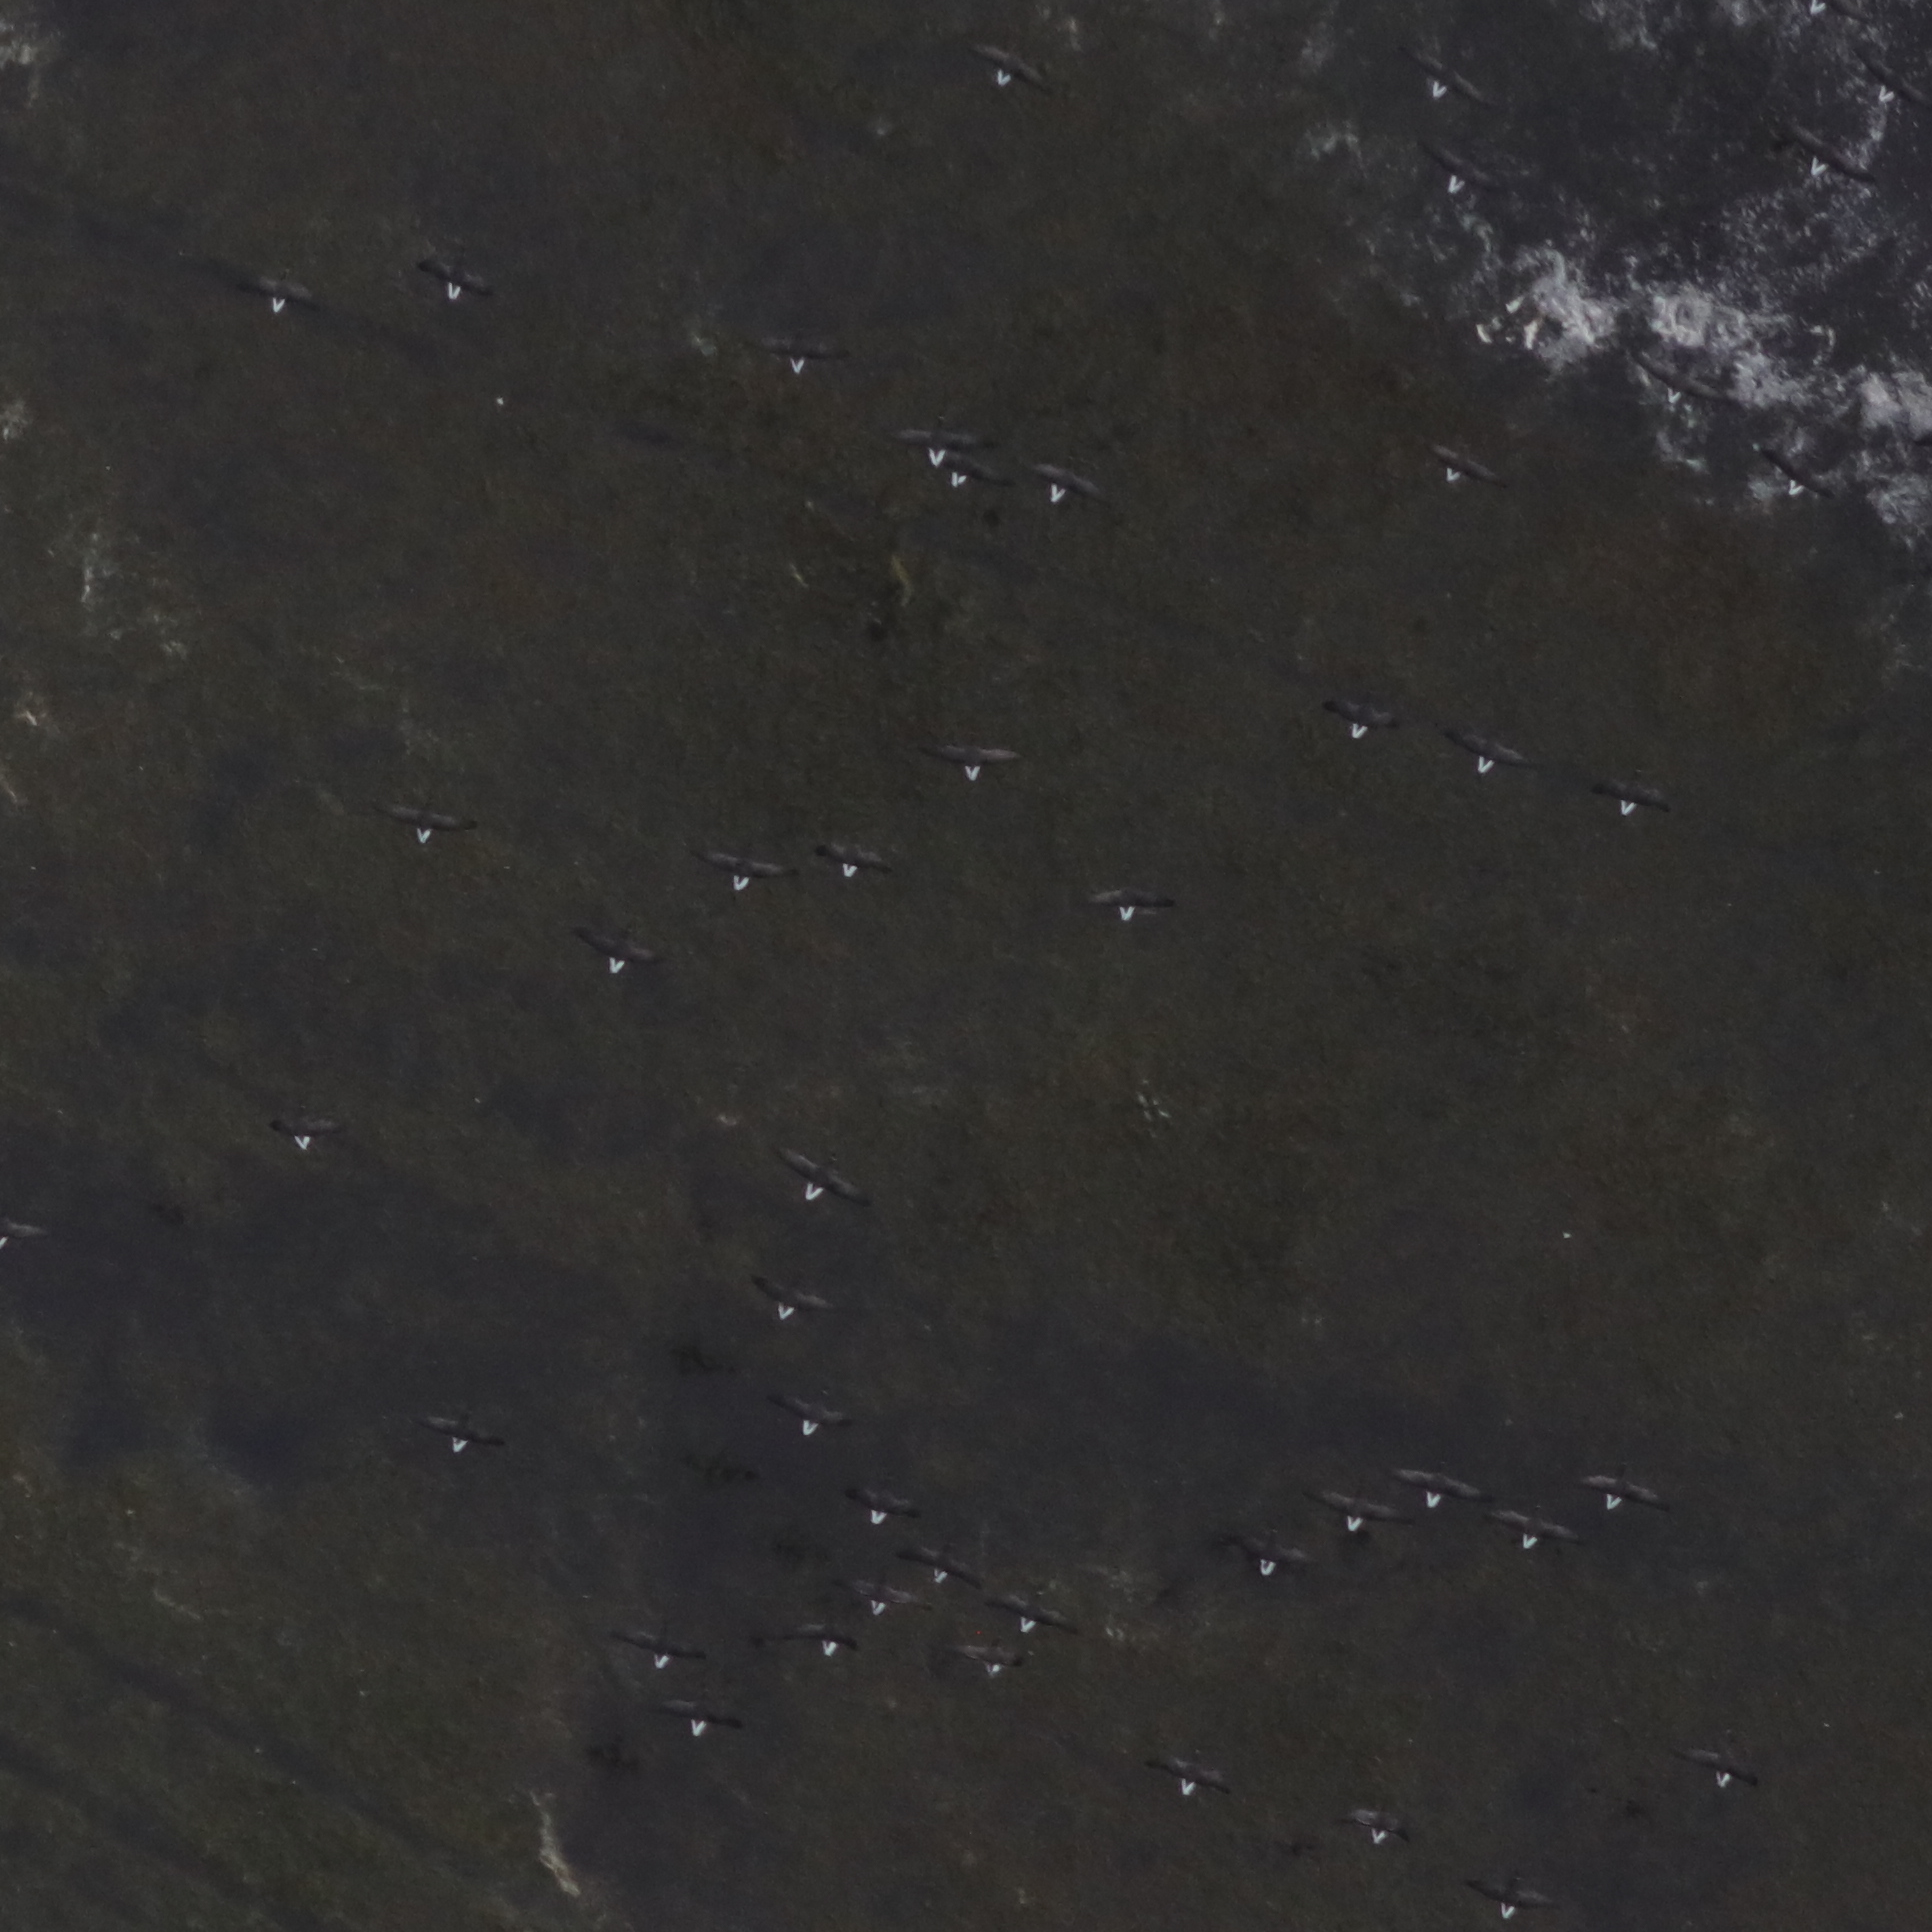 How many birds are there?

45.